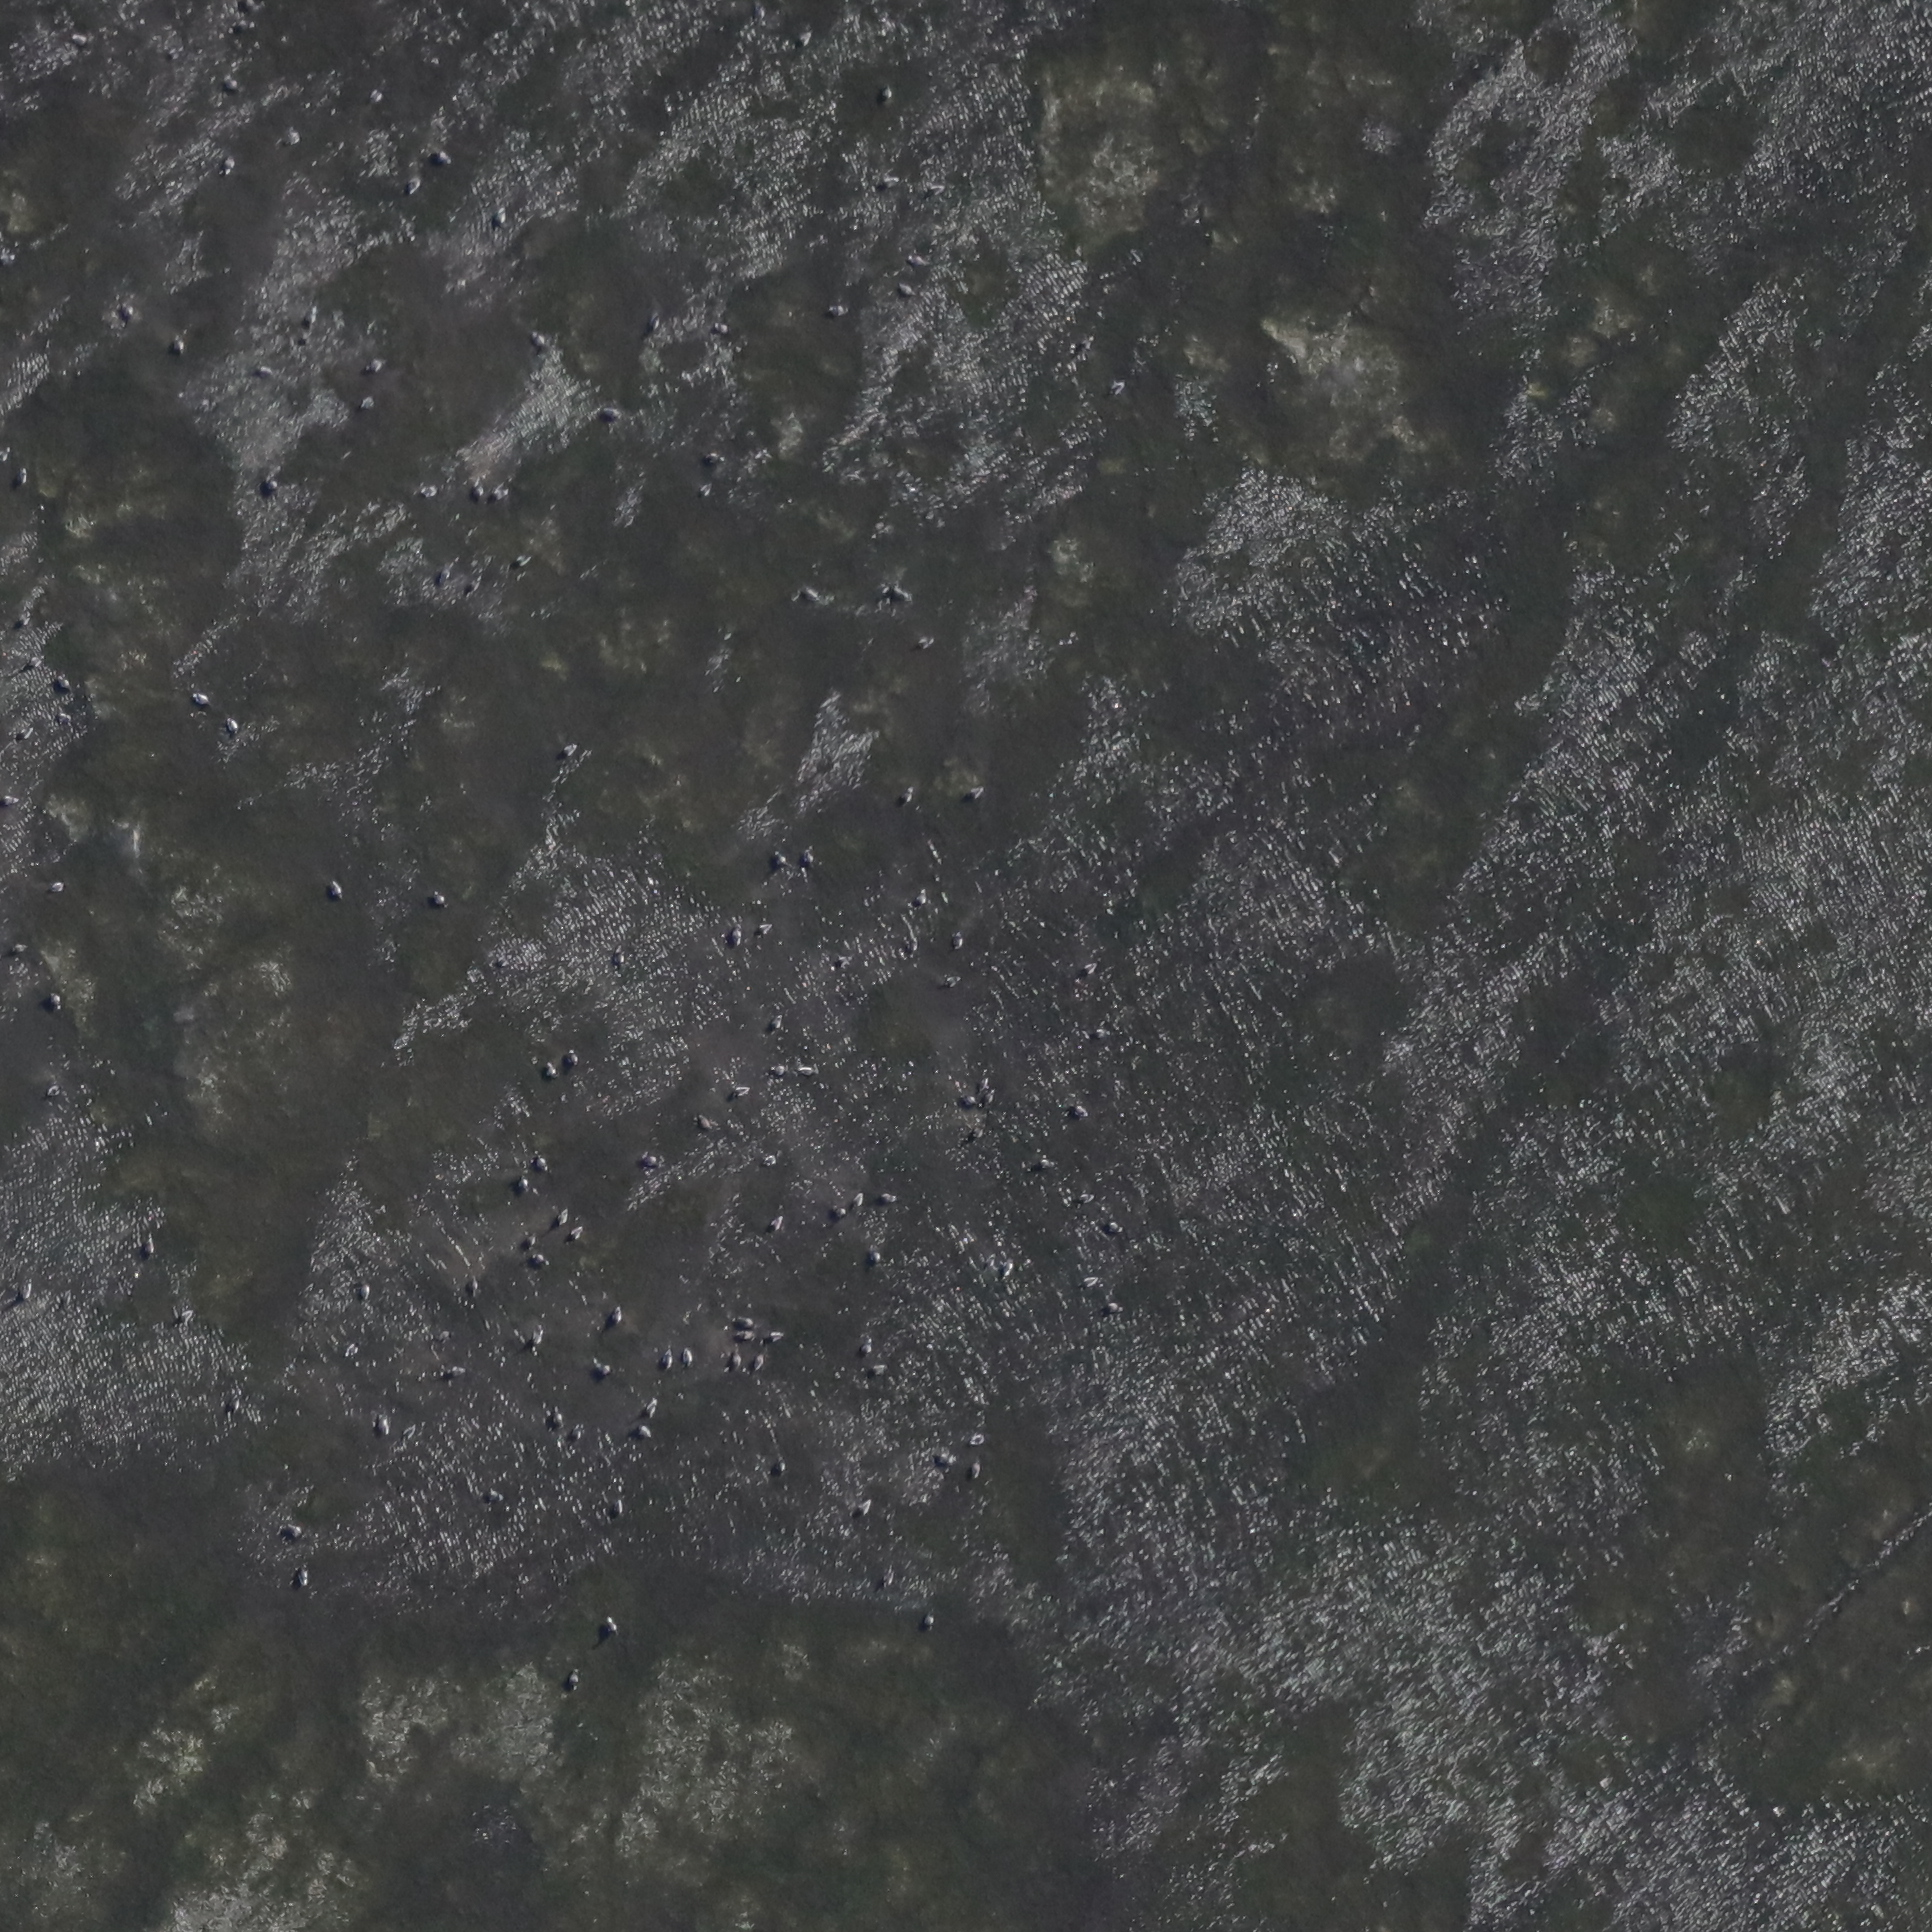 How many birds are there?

145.